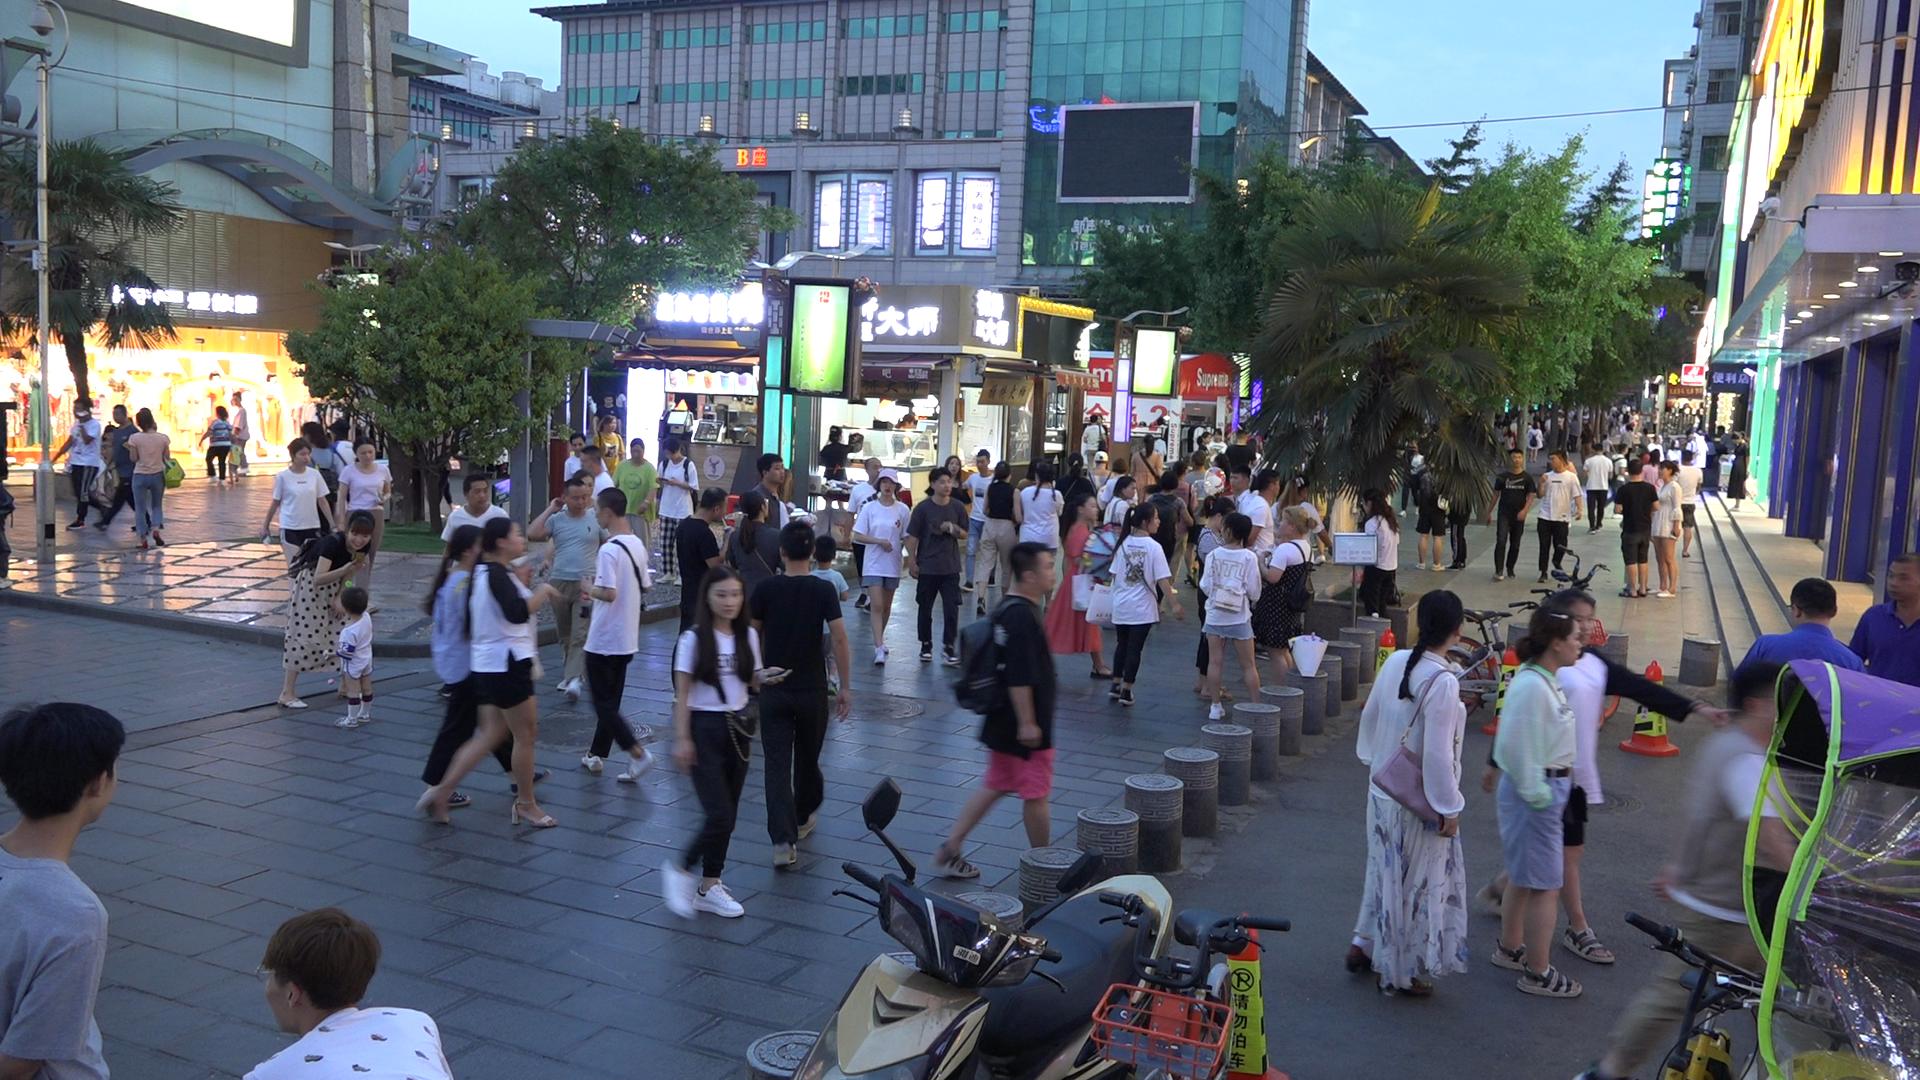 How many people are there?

120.